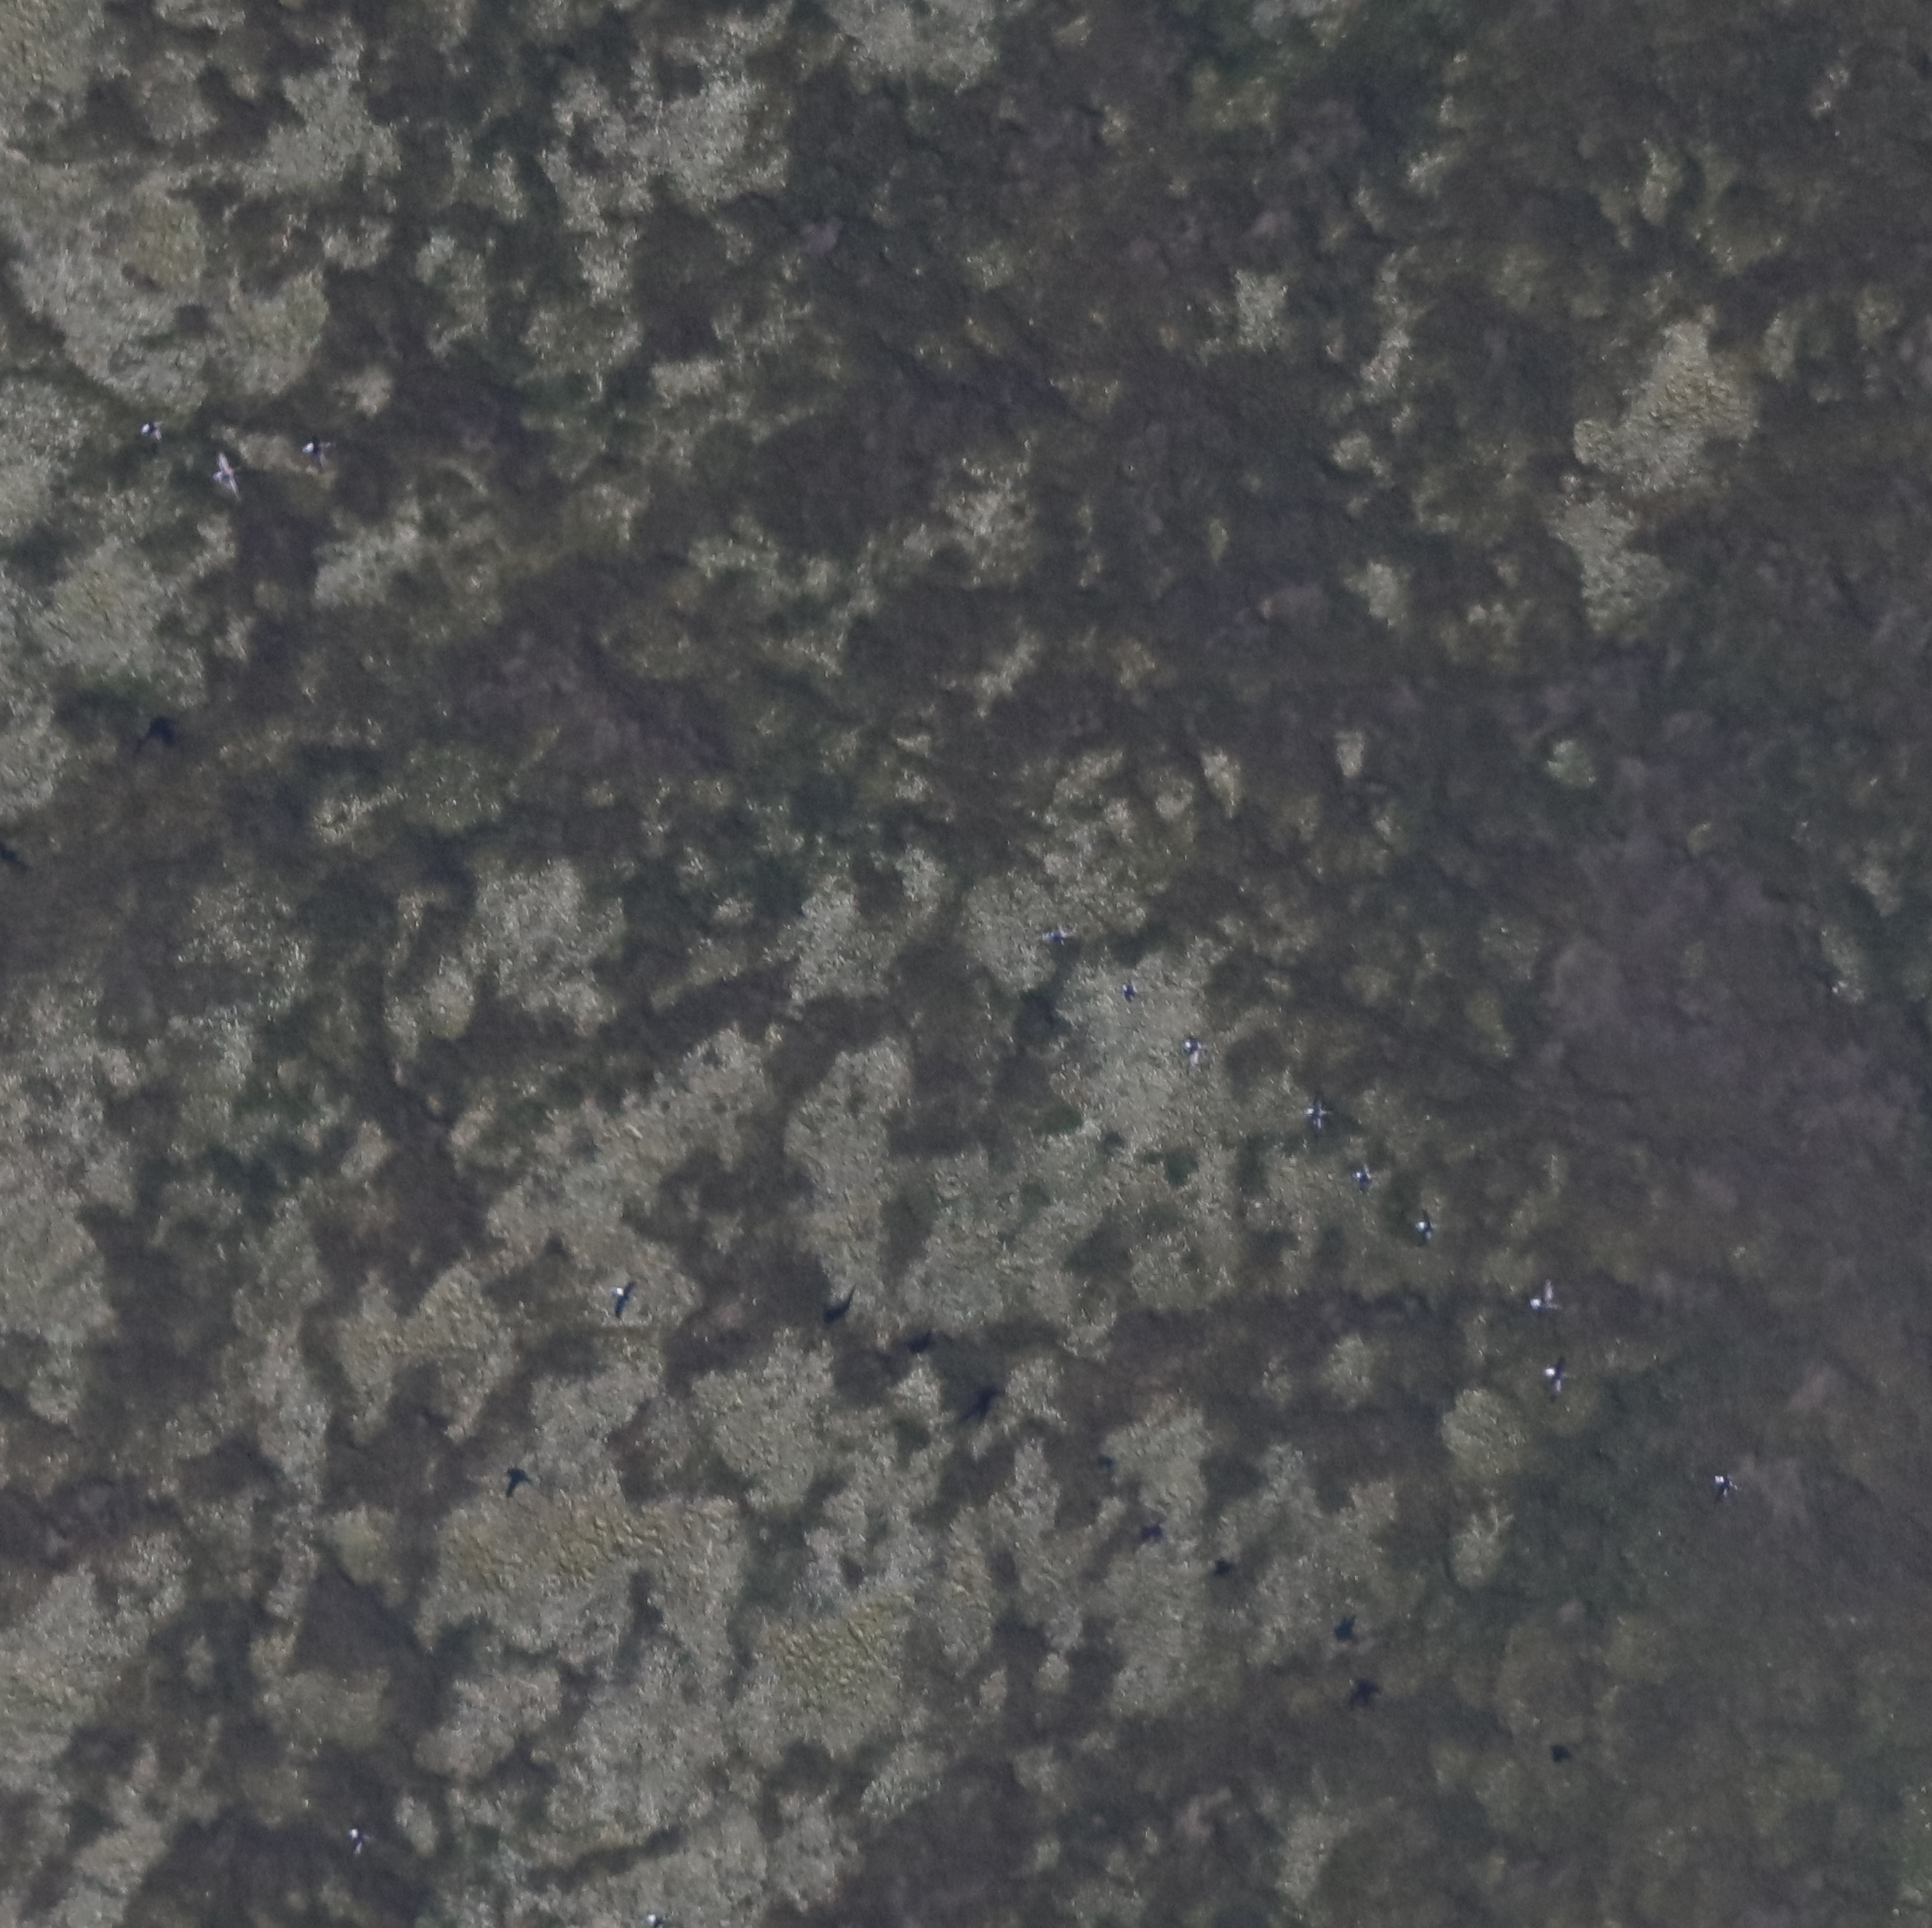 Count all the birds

15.